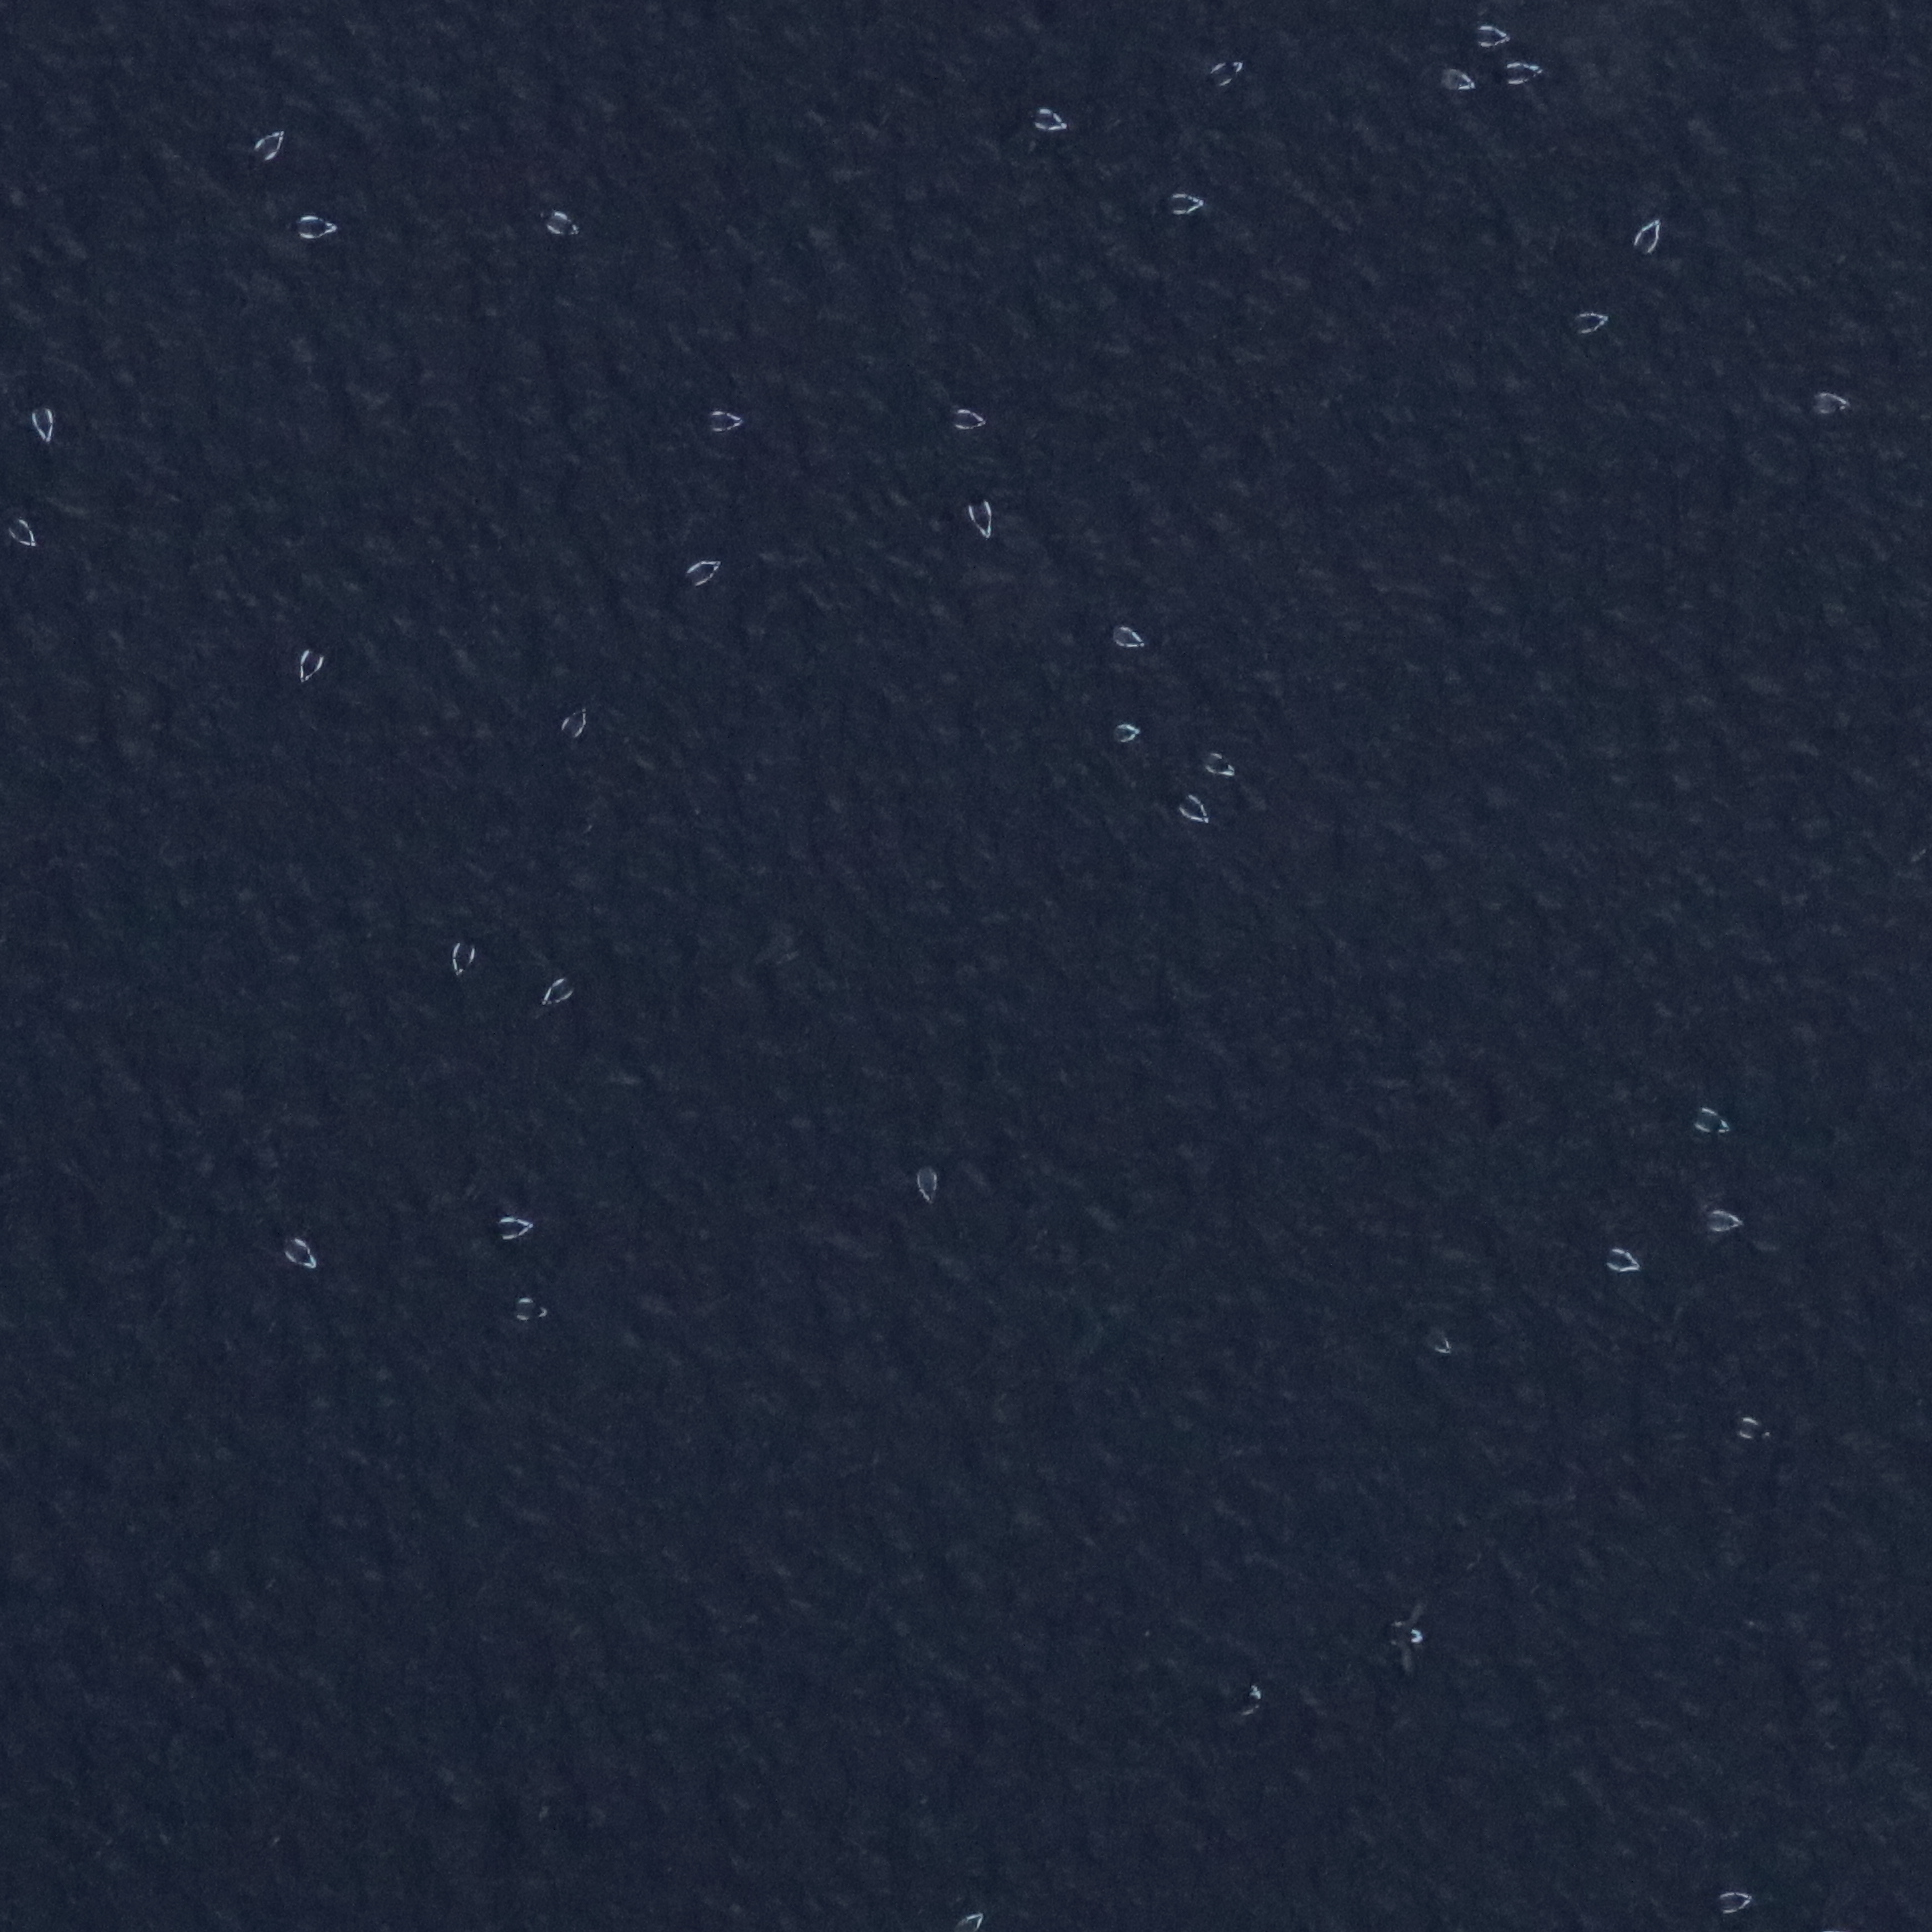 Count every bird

38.